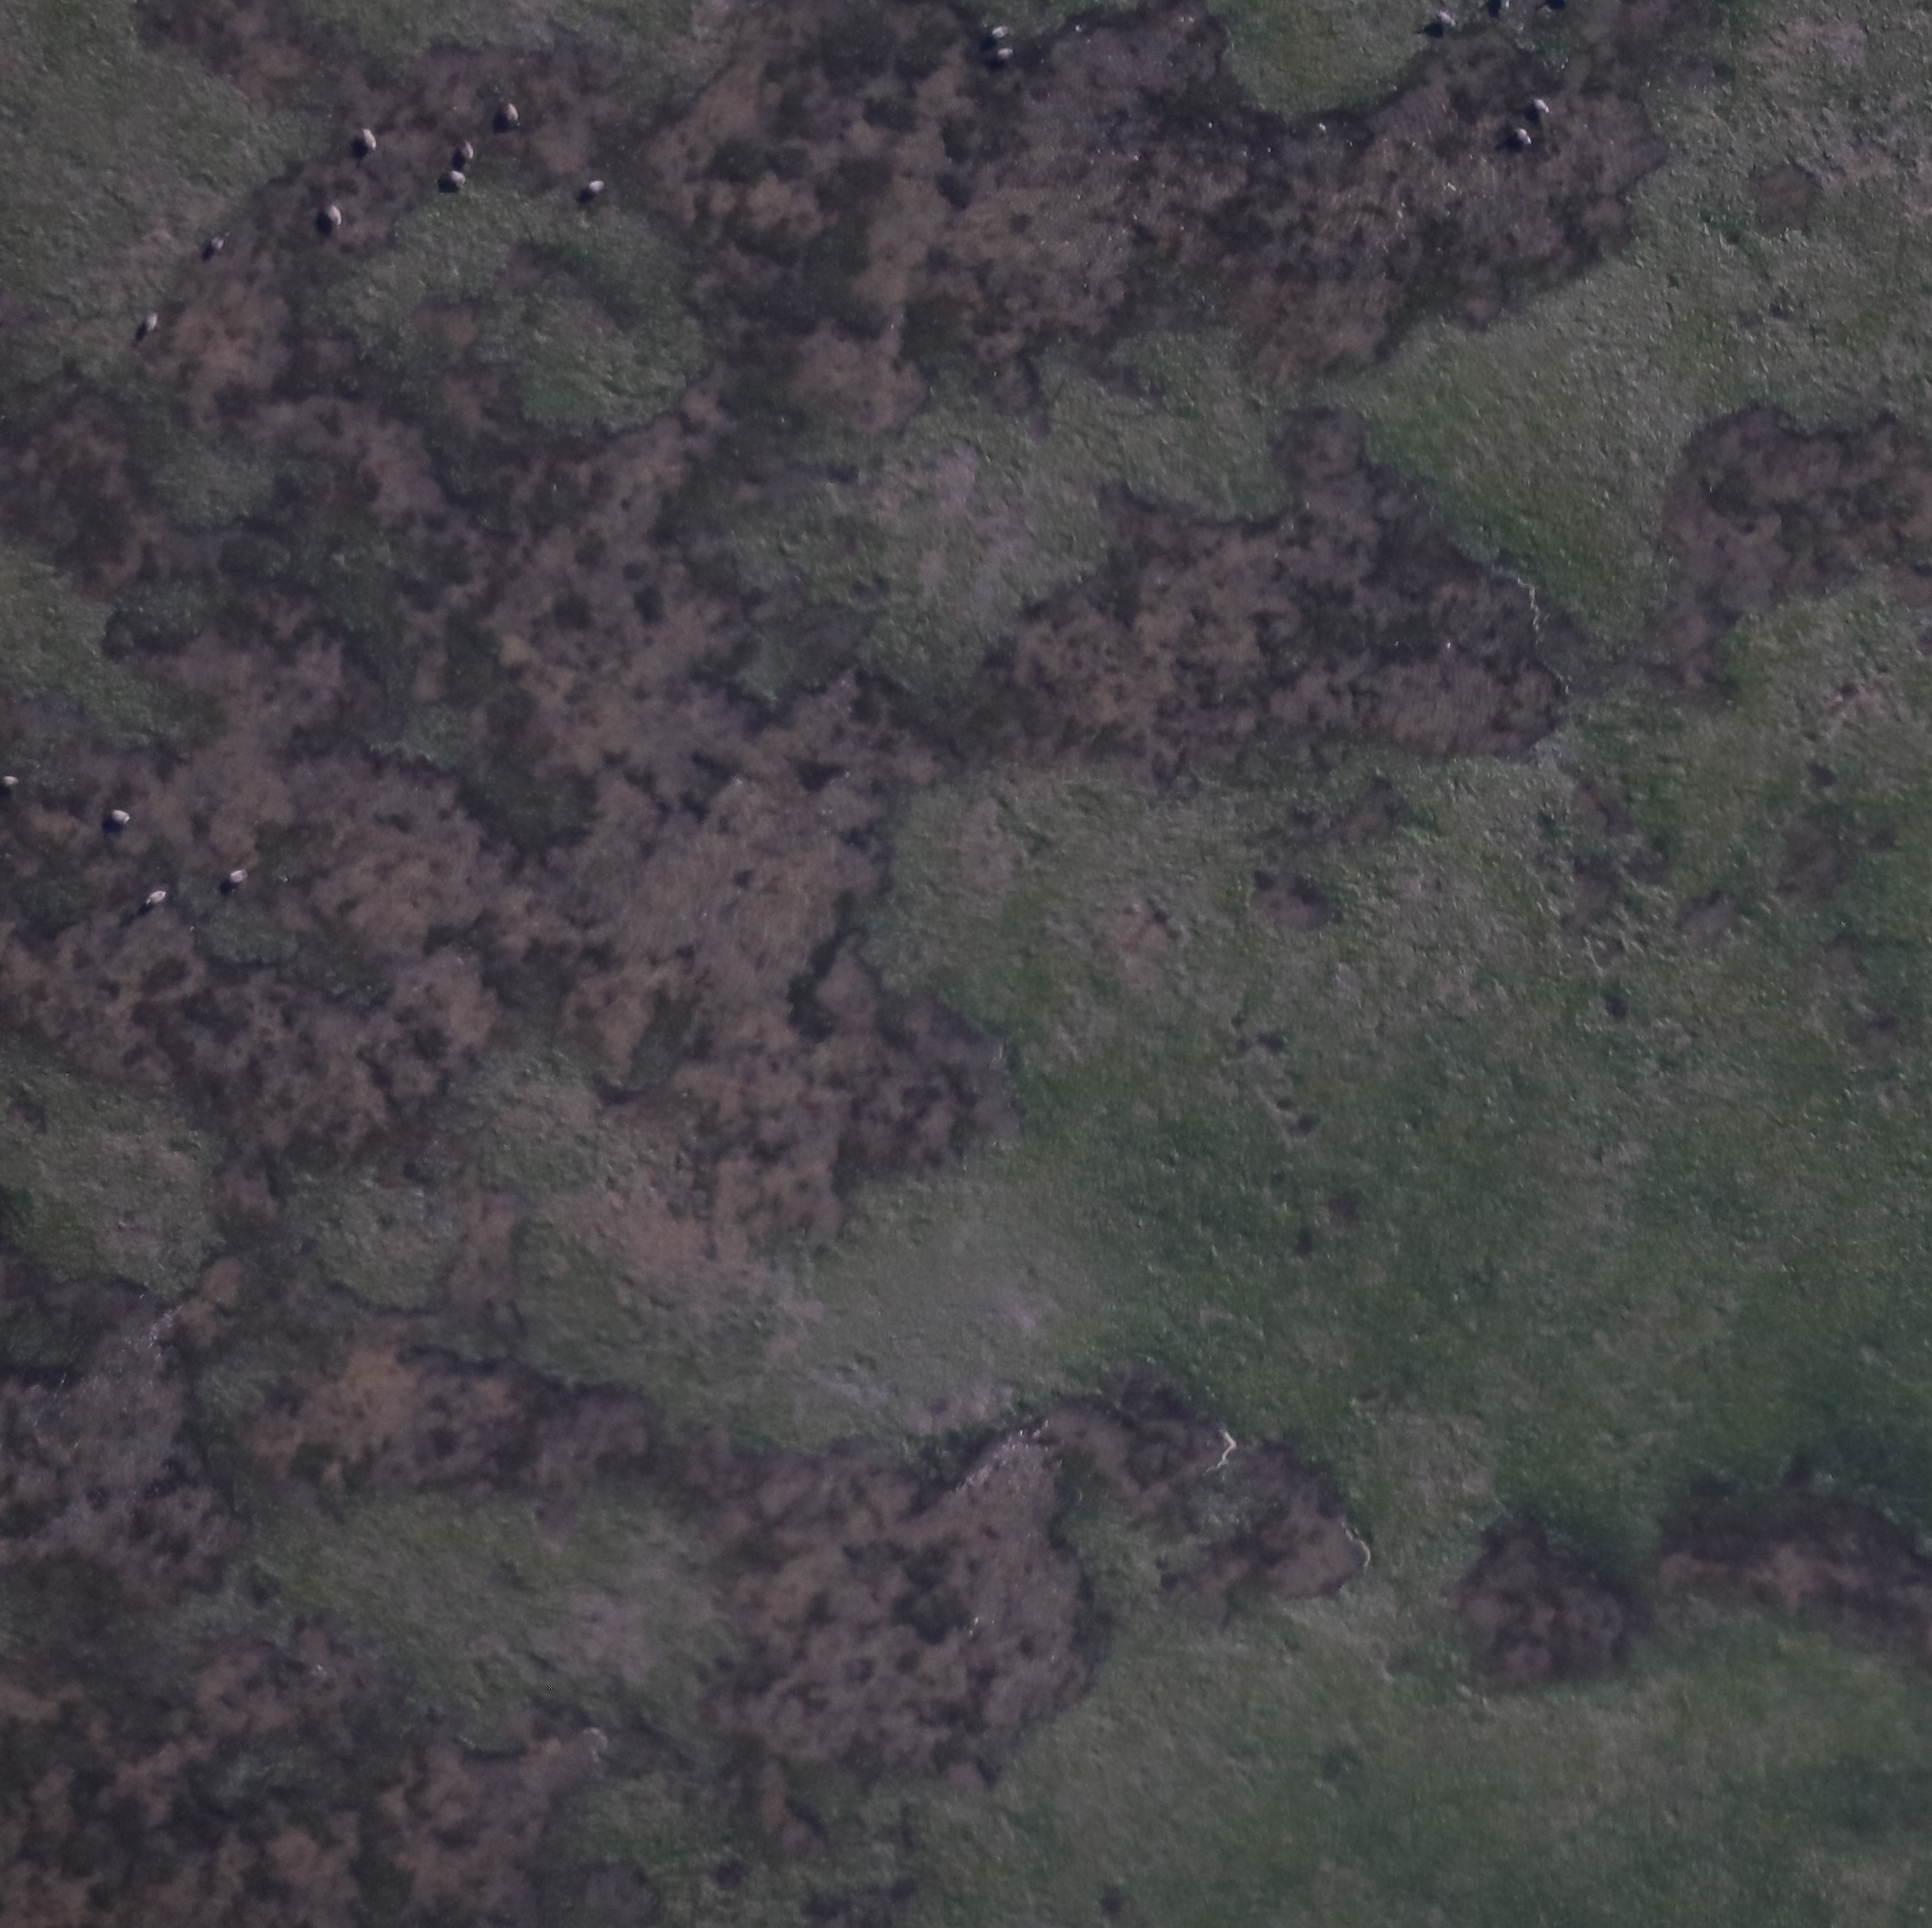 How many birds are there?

16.